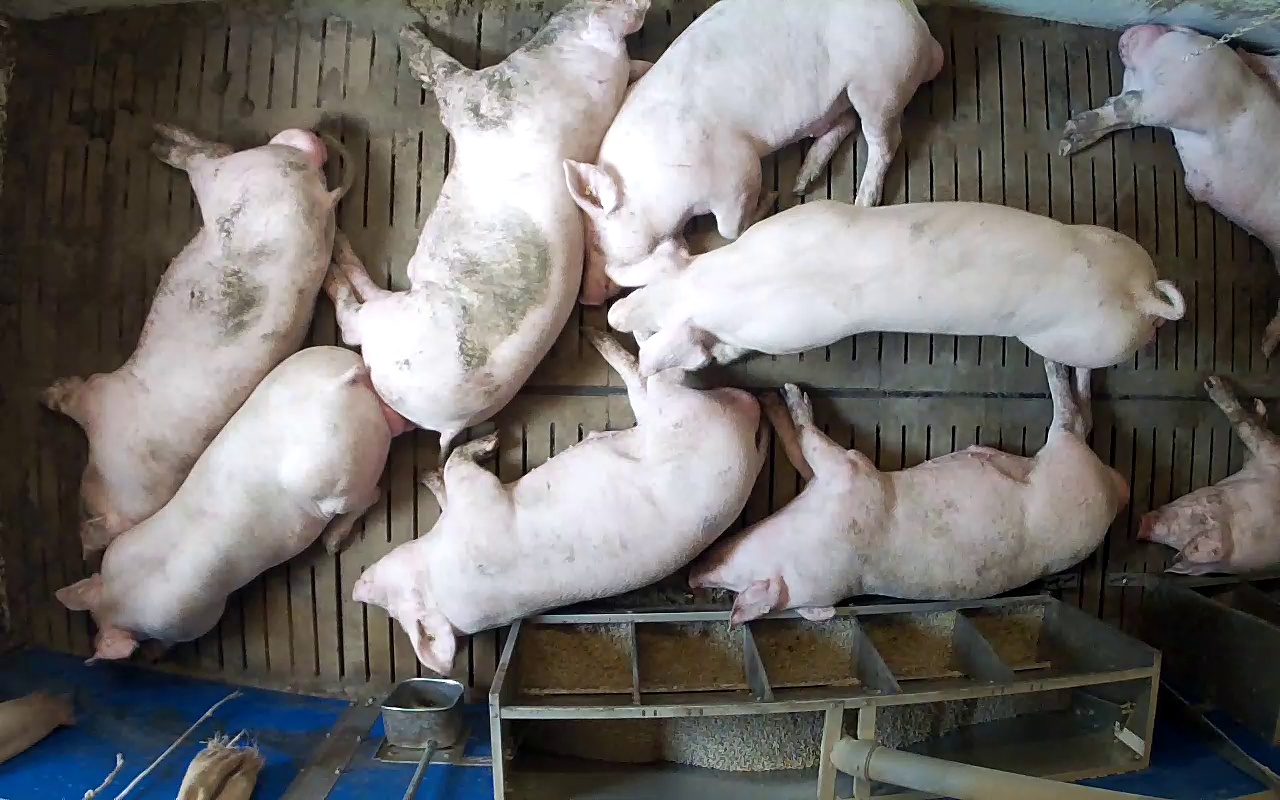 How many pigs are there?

9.